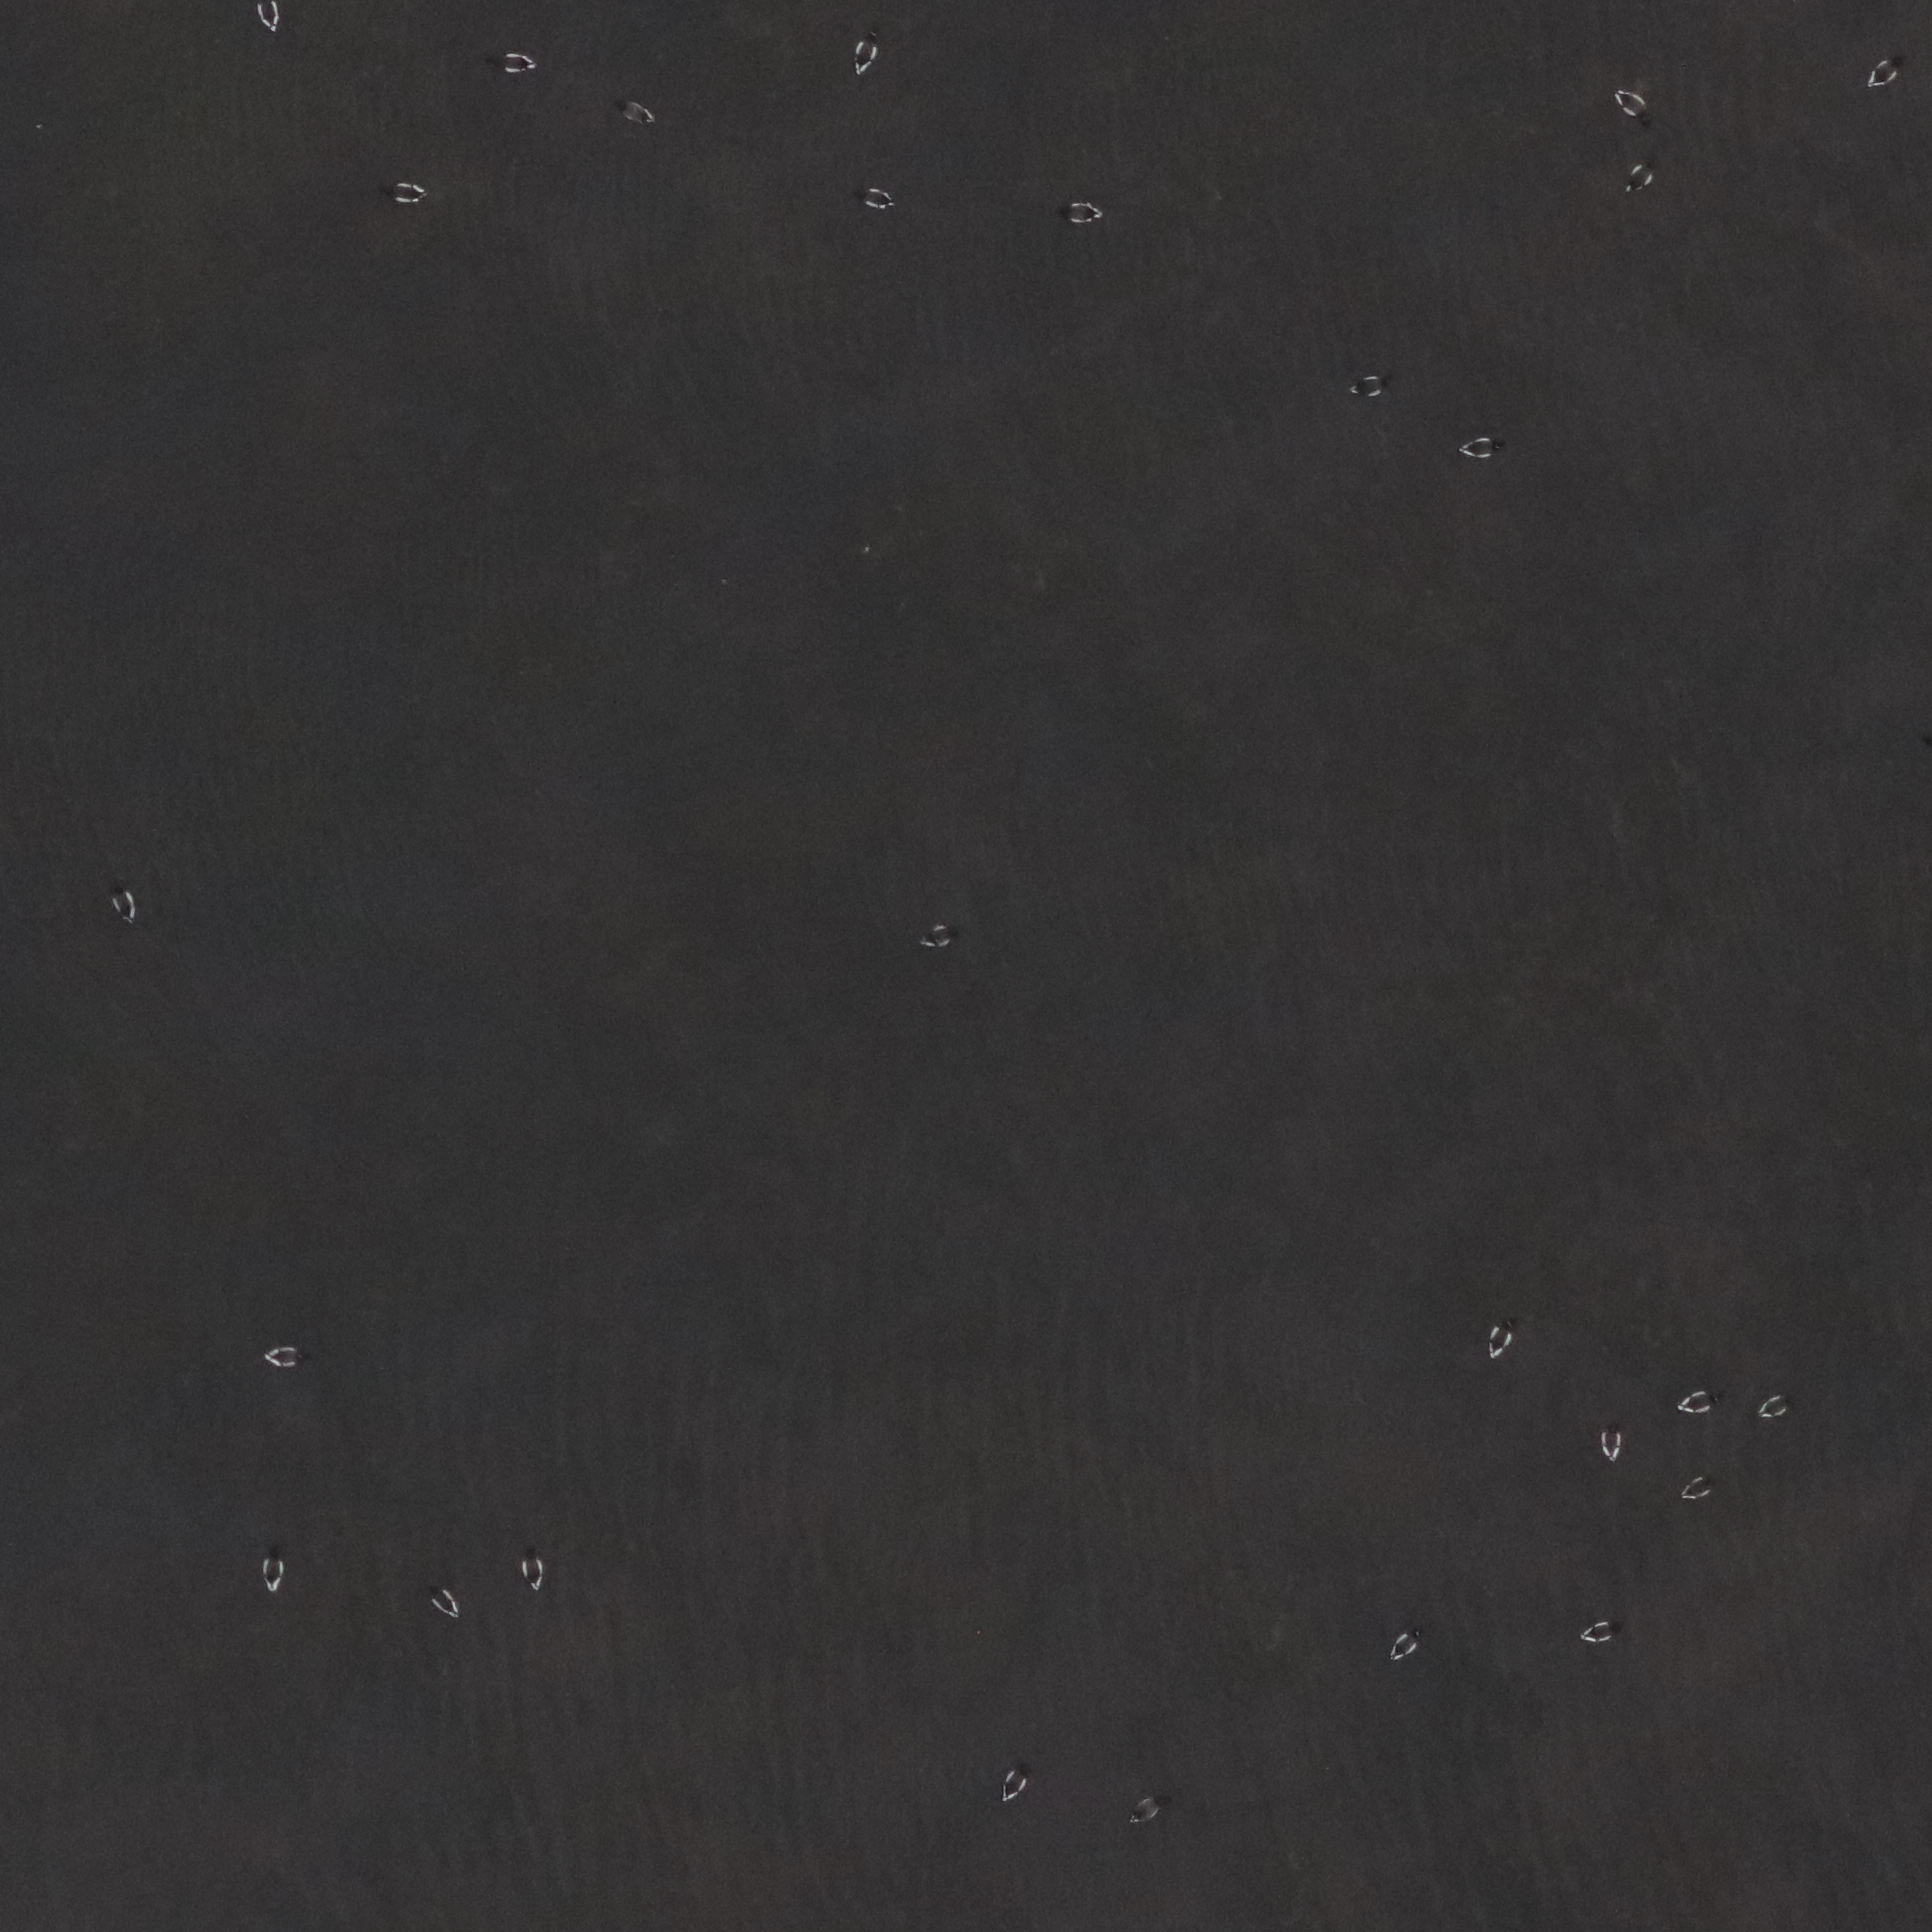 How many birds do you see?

27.